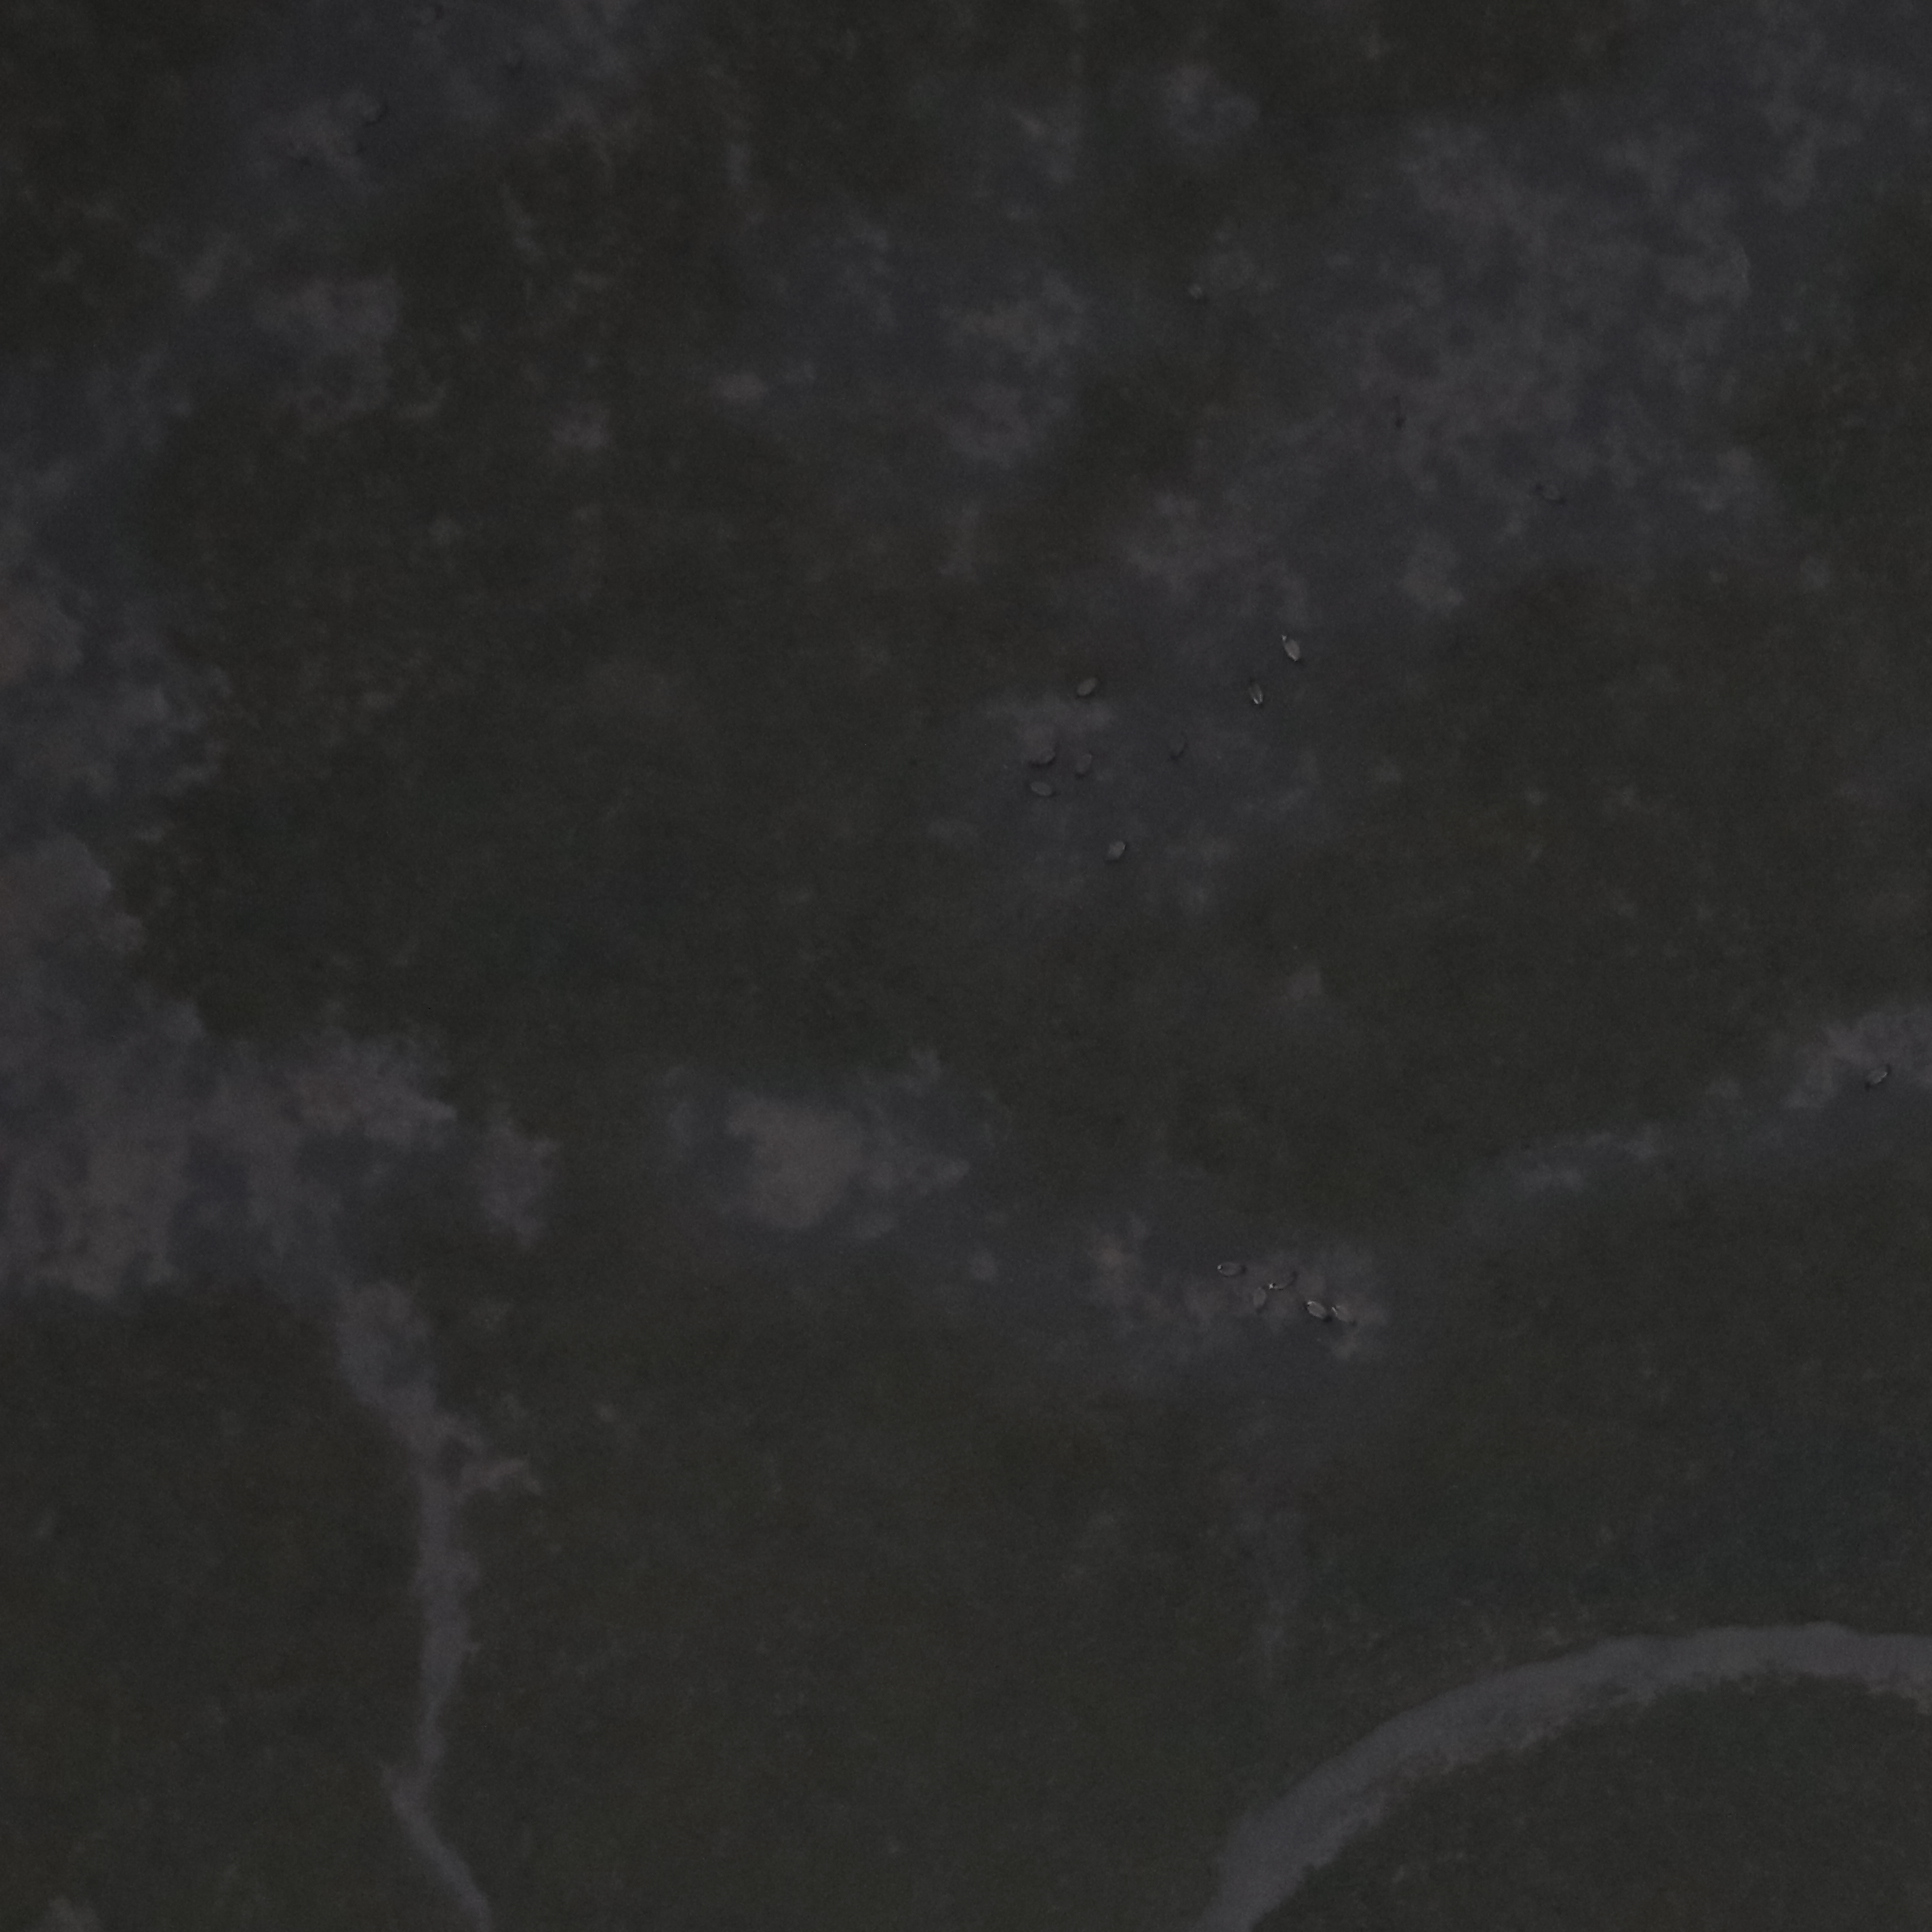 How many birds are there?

17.